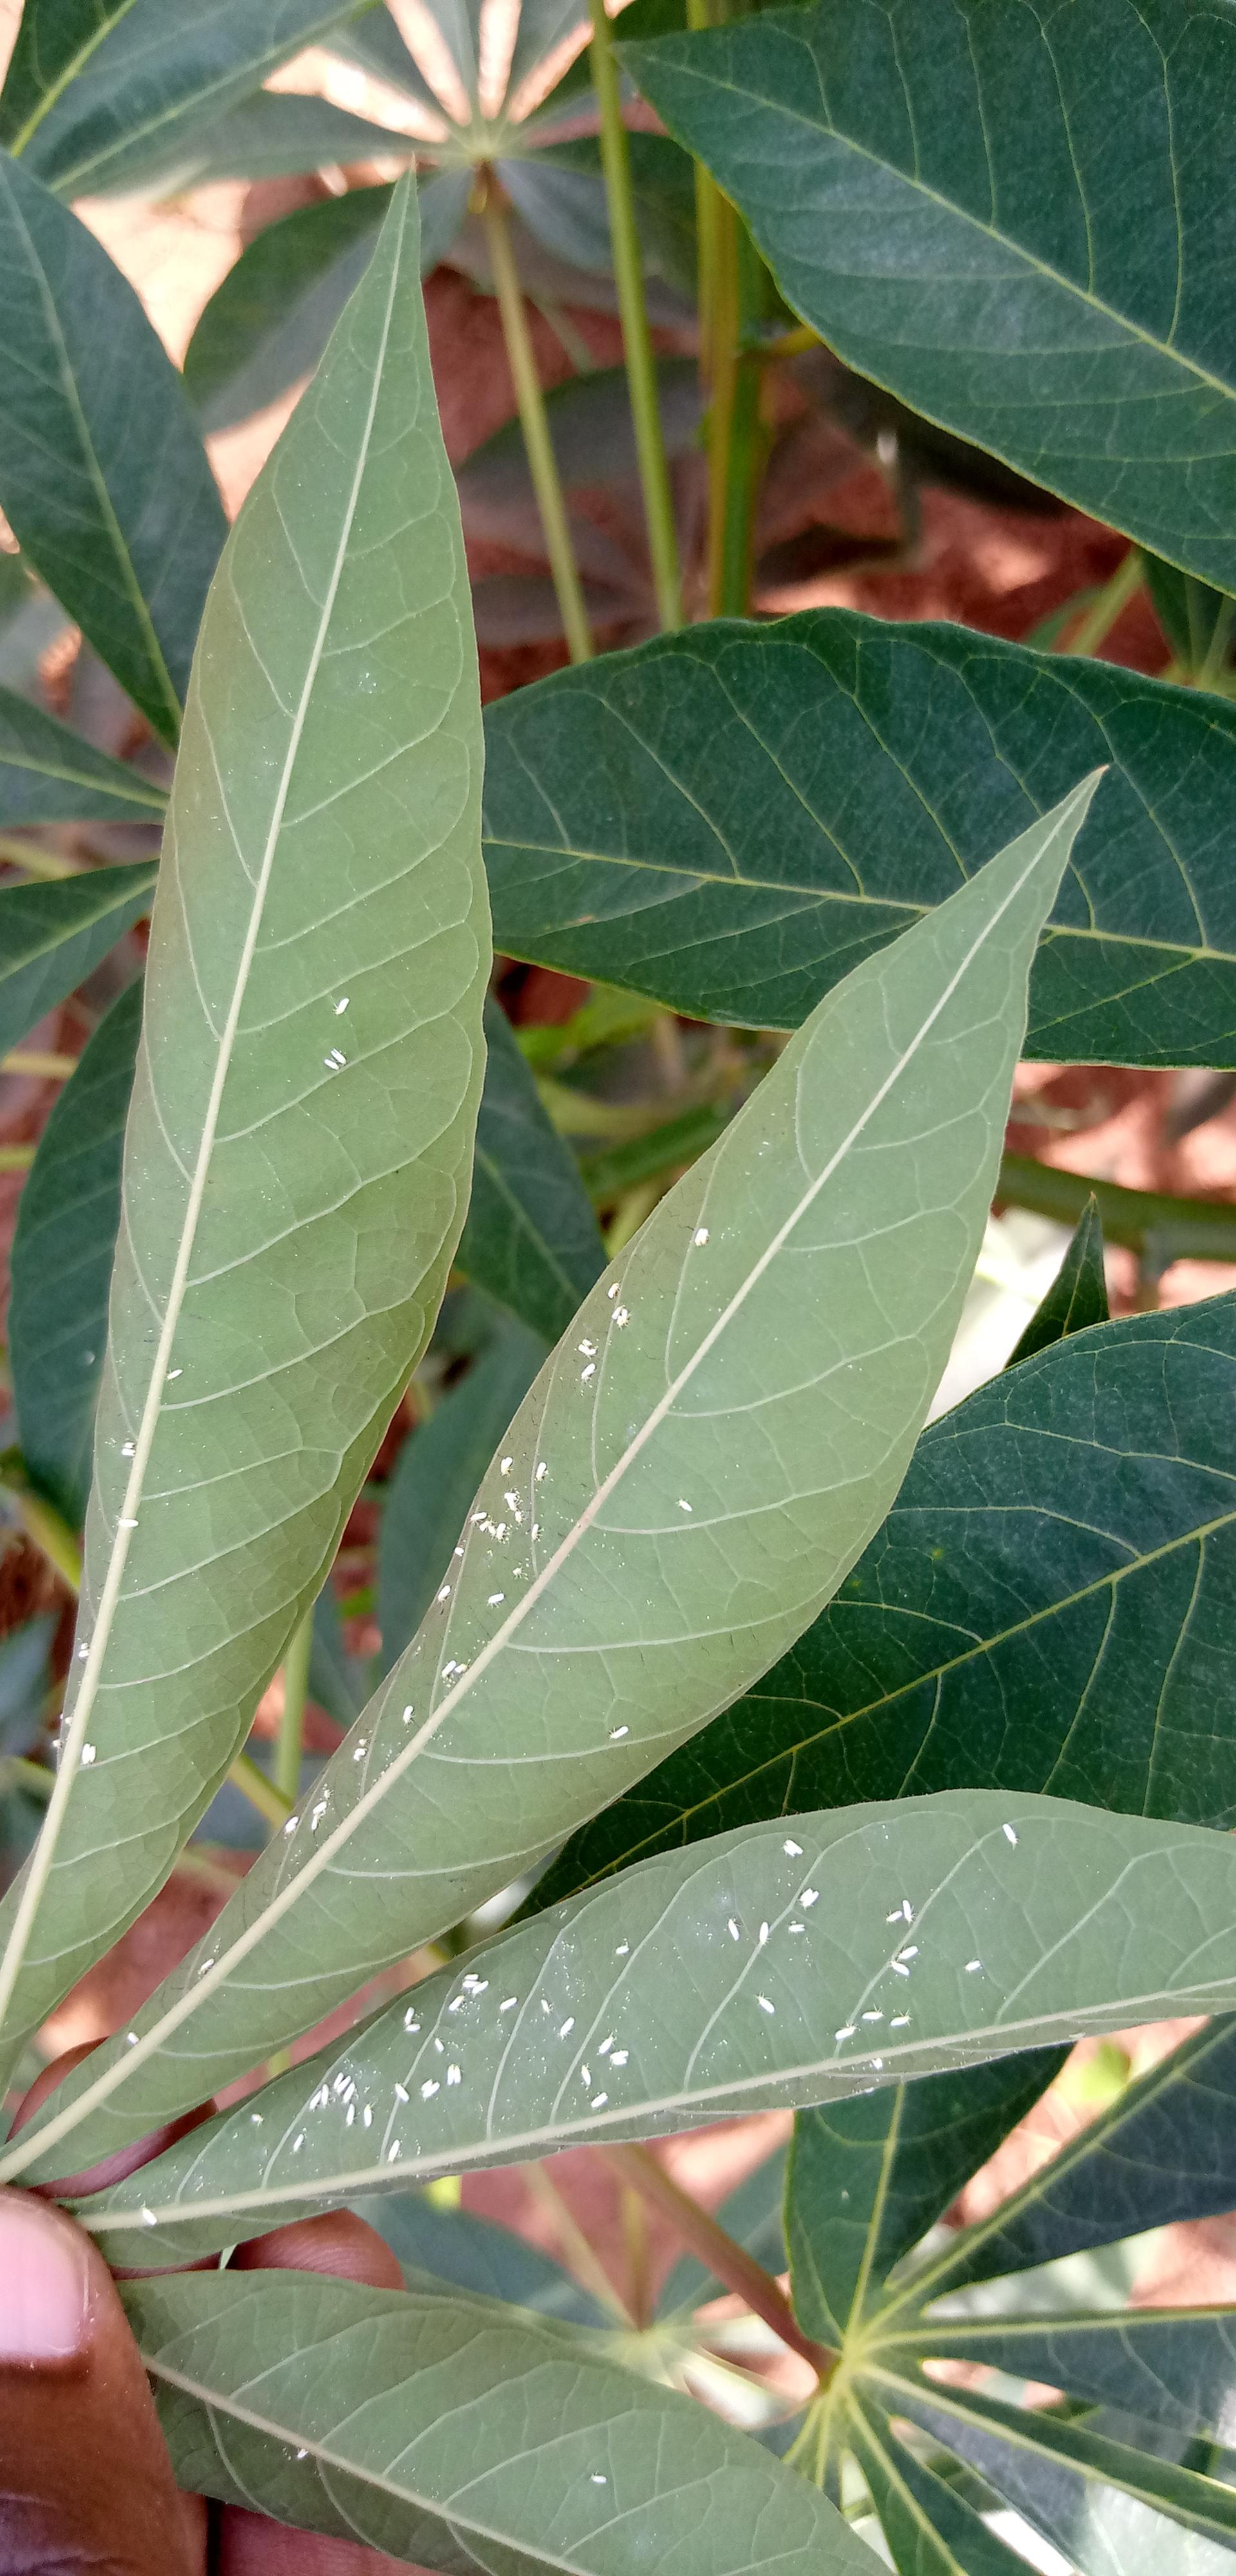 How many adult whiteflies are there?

103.